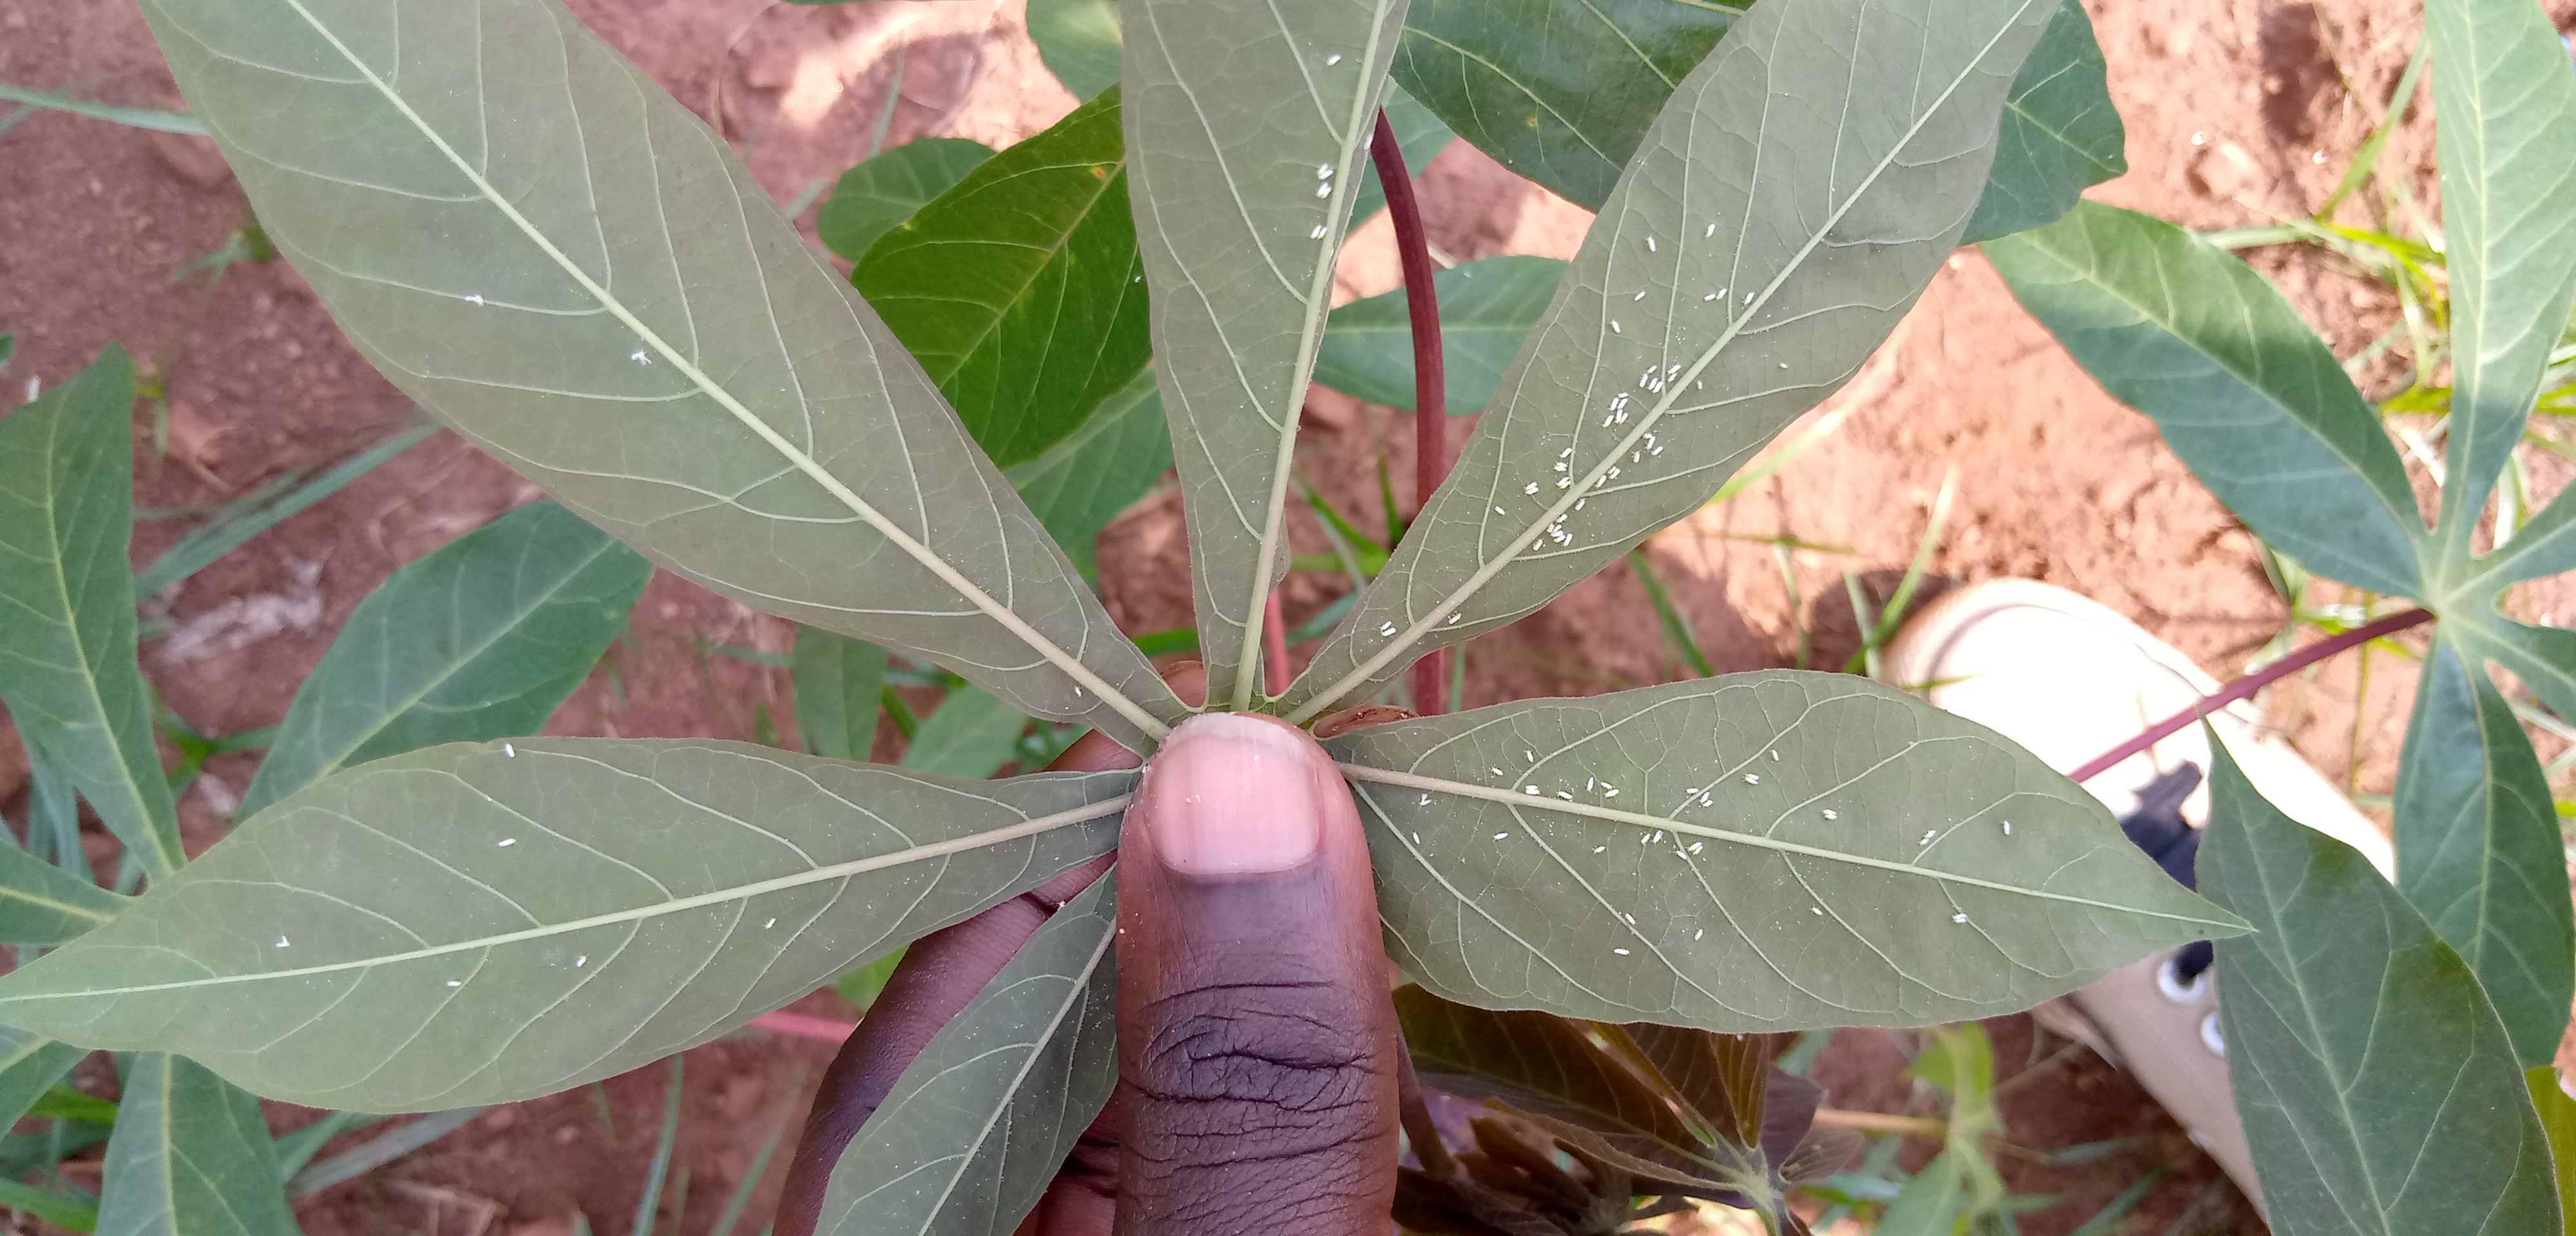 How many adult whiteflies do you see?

67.